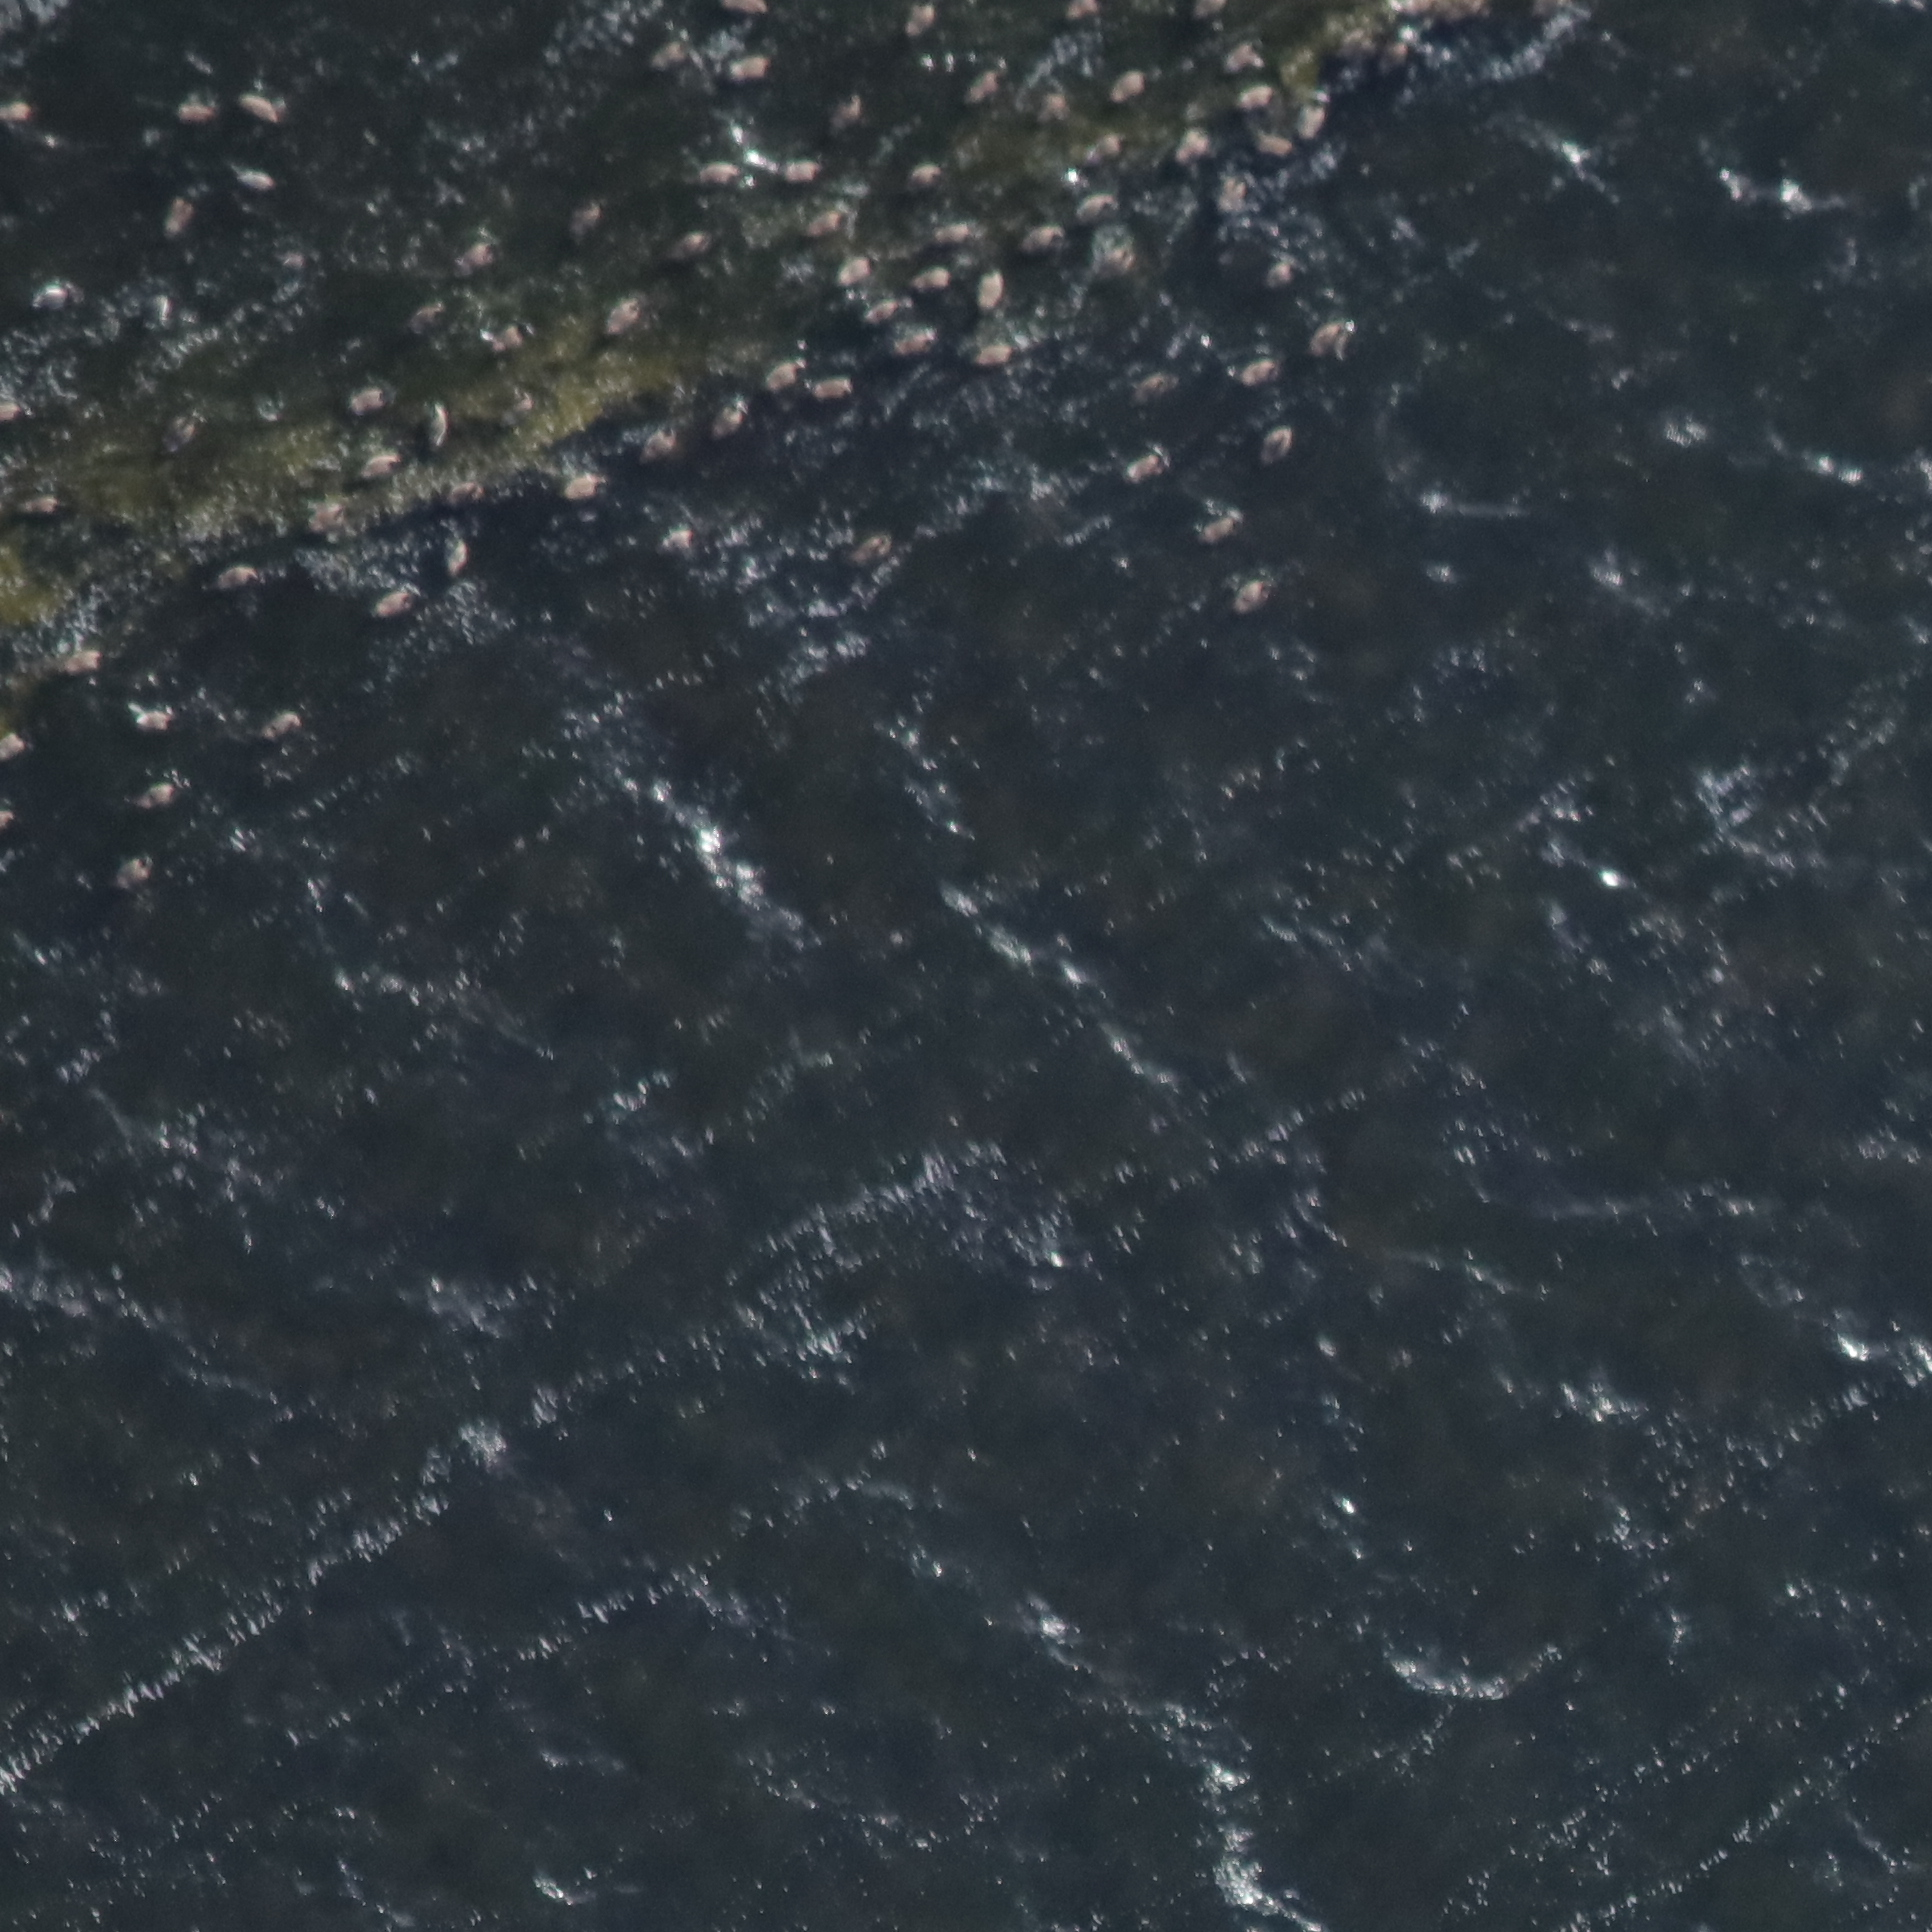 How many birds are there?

78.